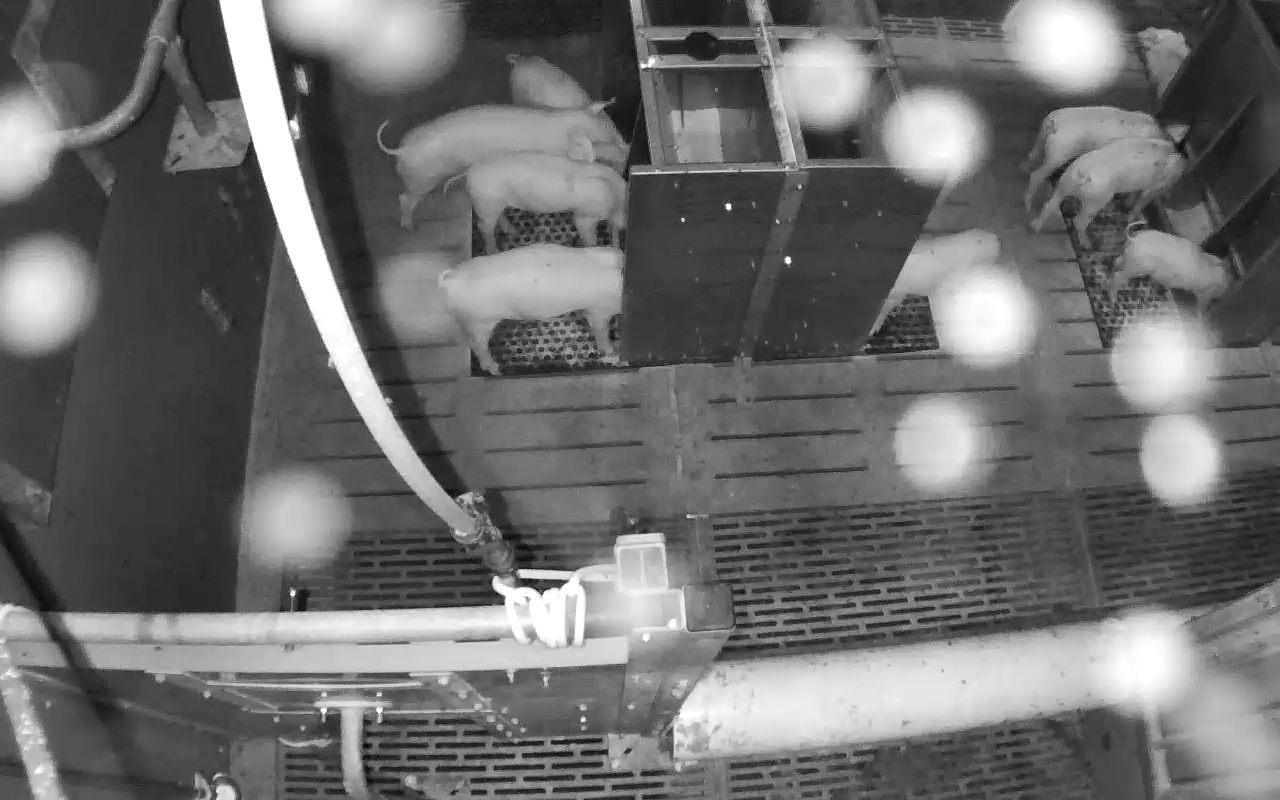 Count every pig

8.